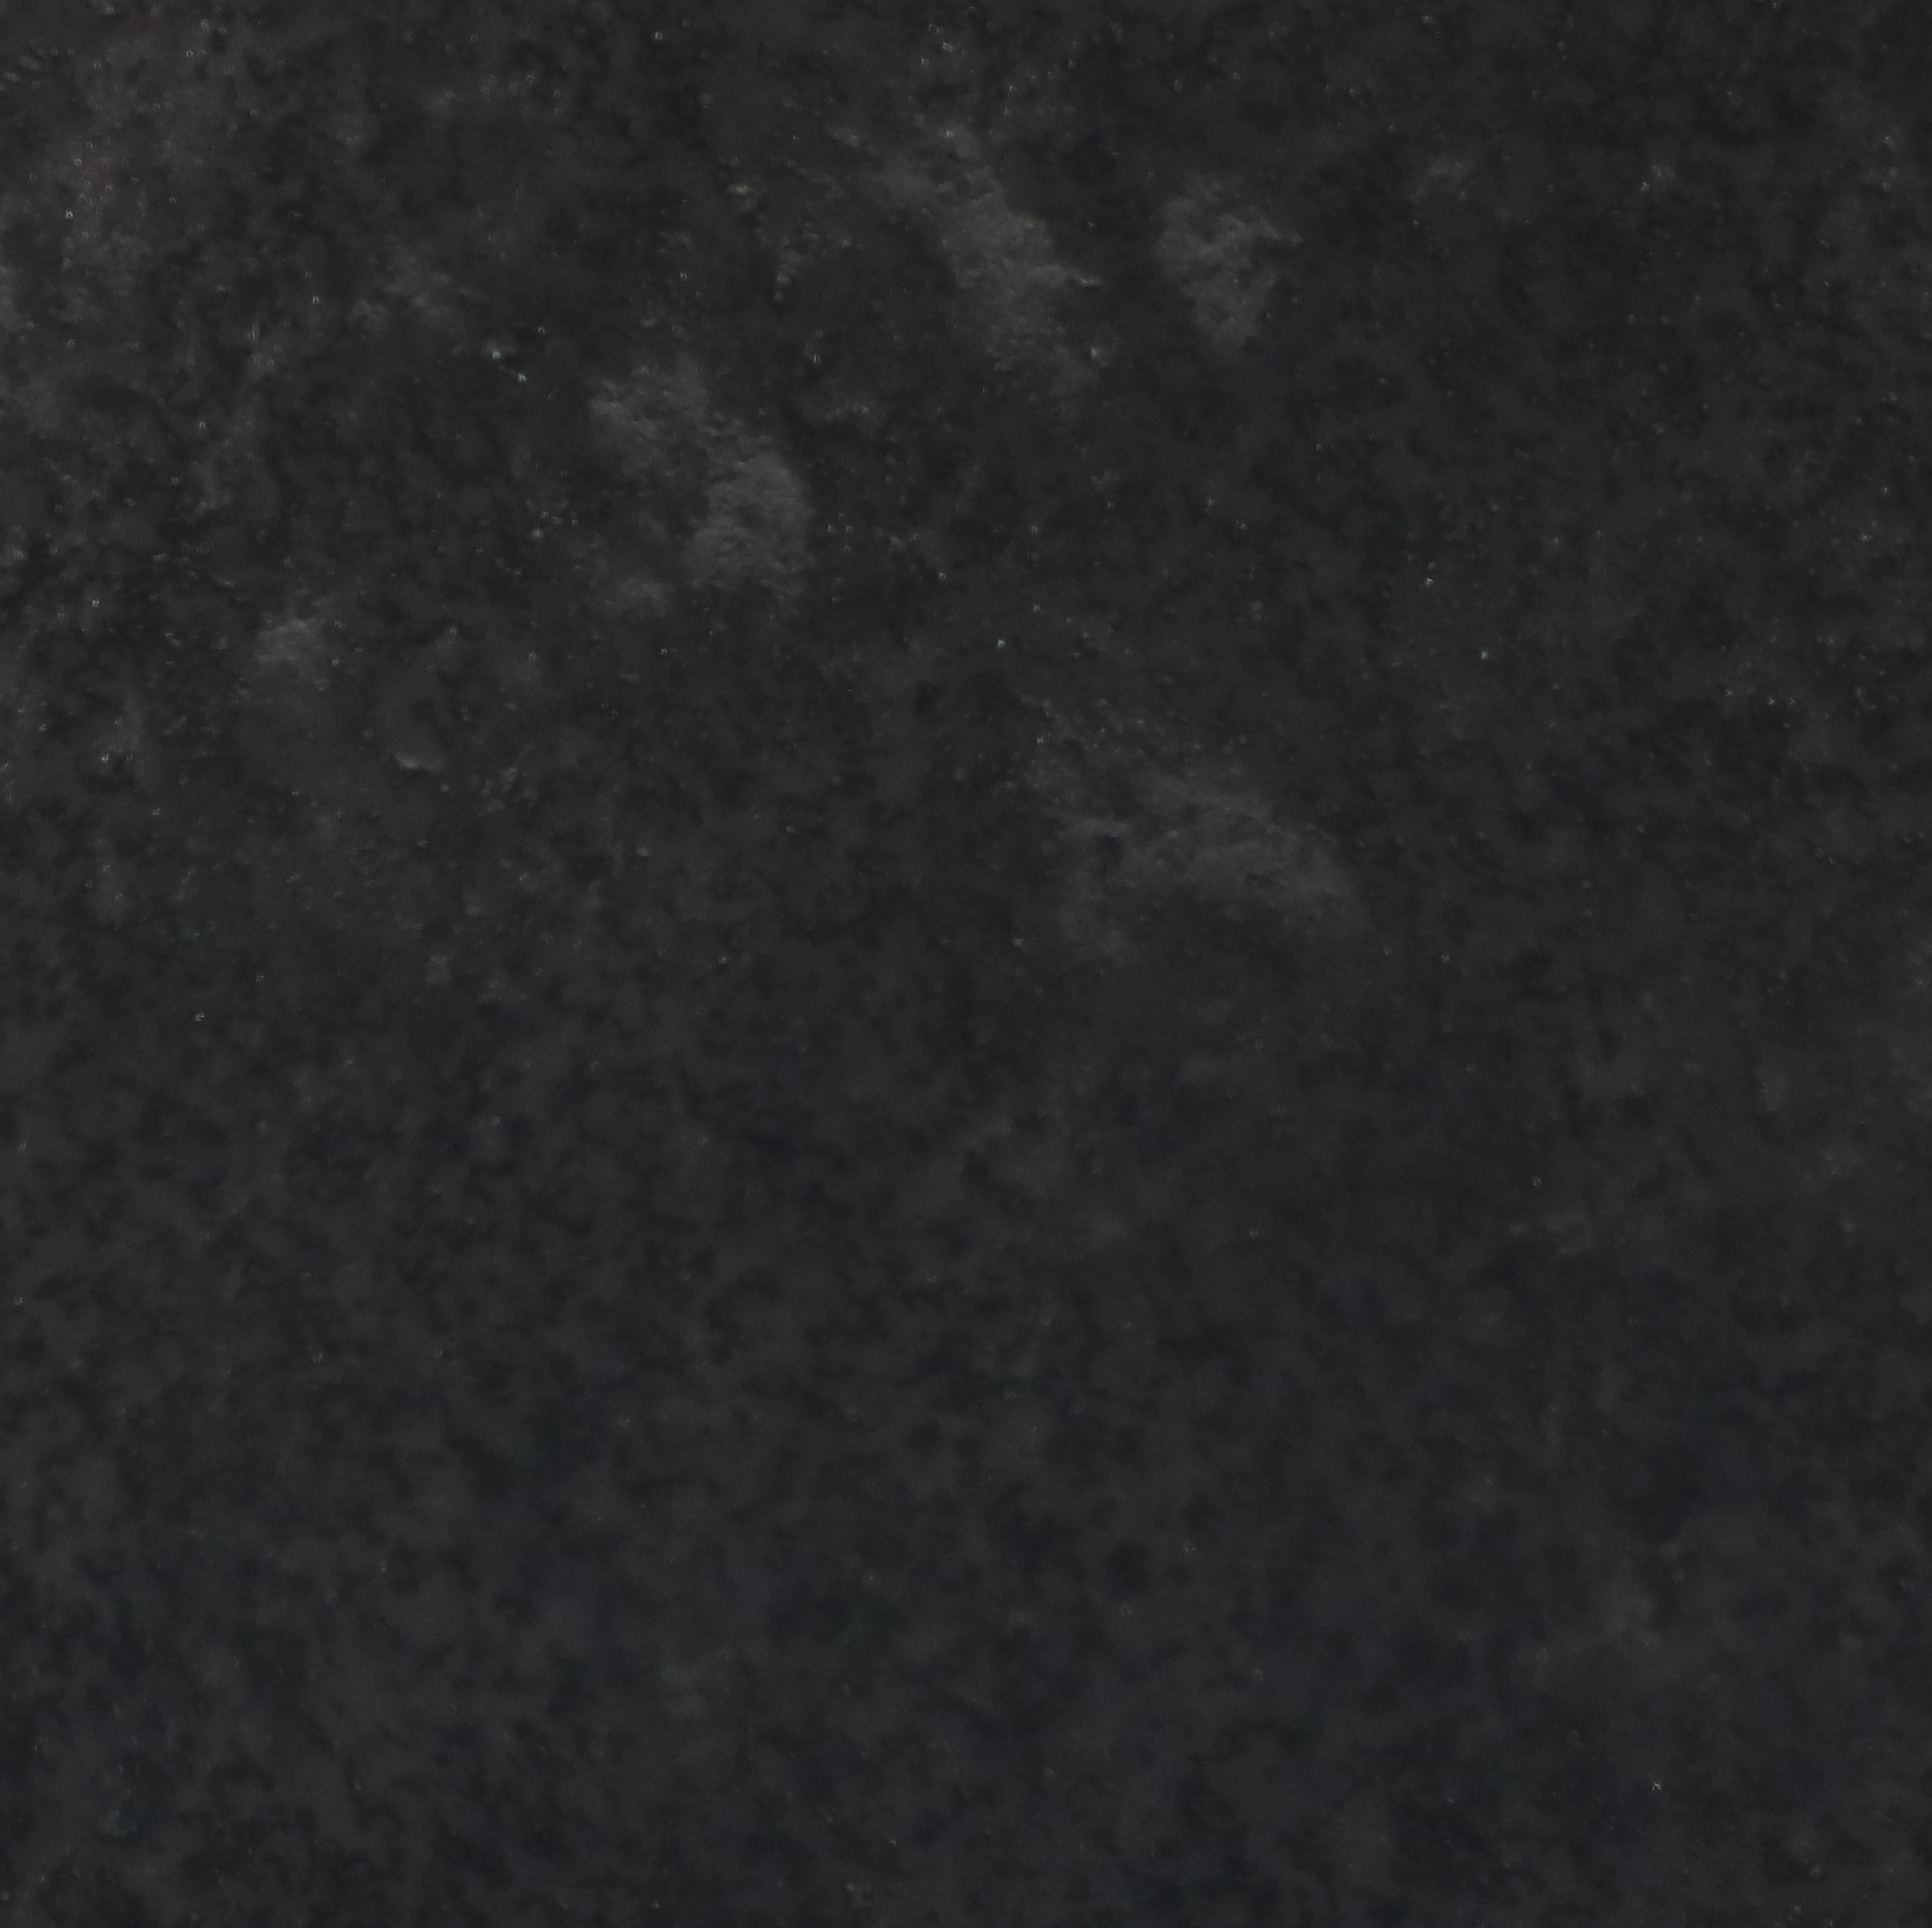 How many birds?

0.